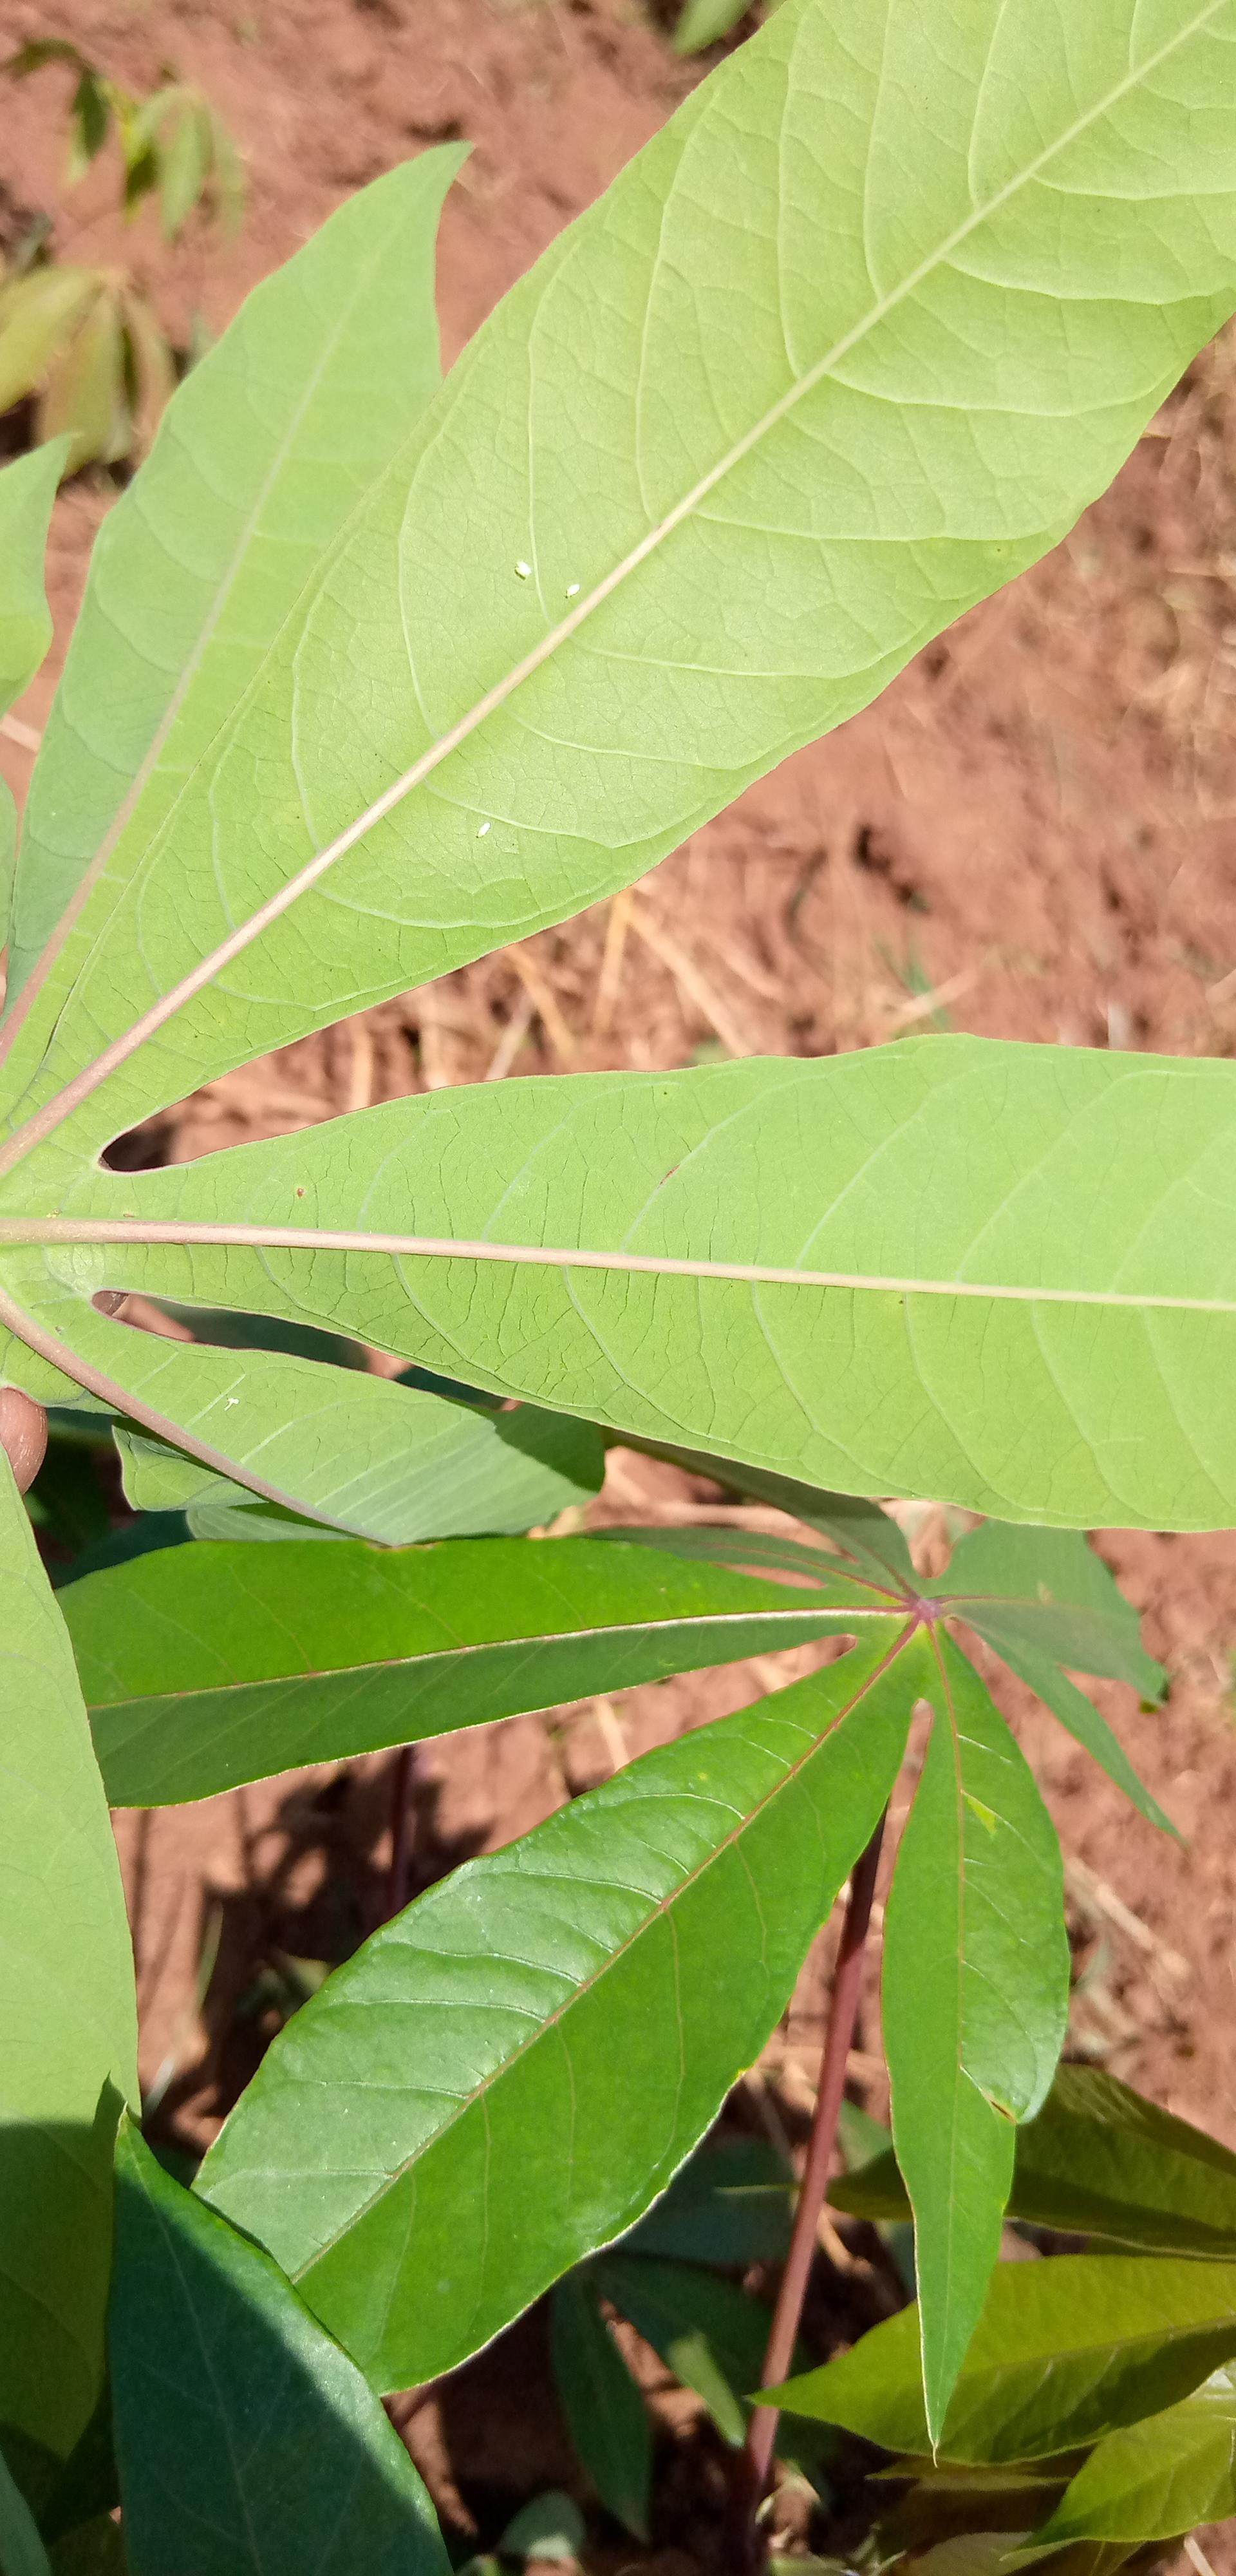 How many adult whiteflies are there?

4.